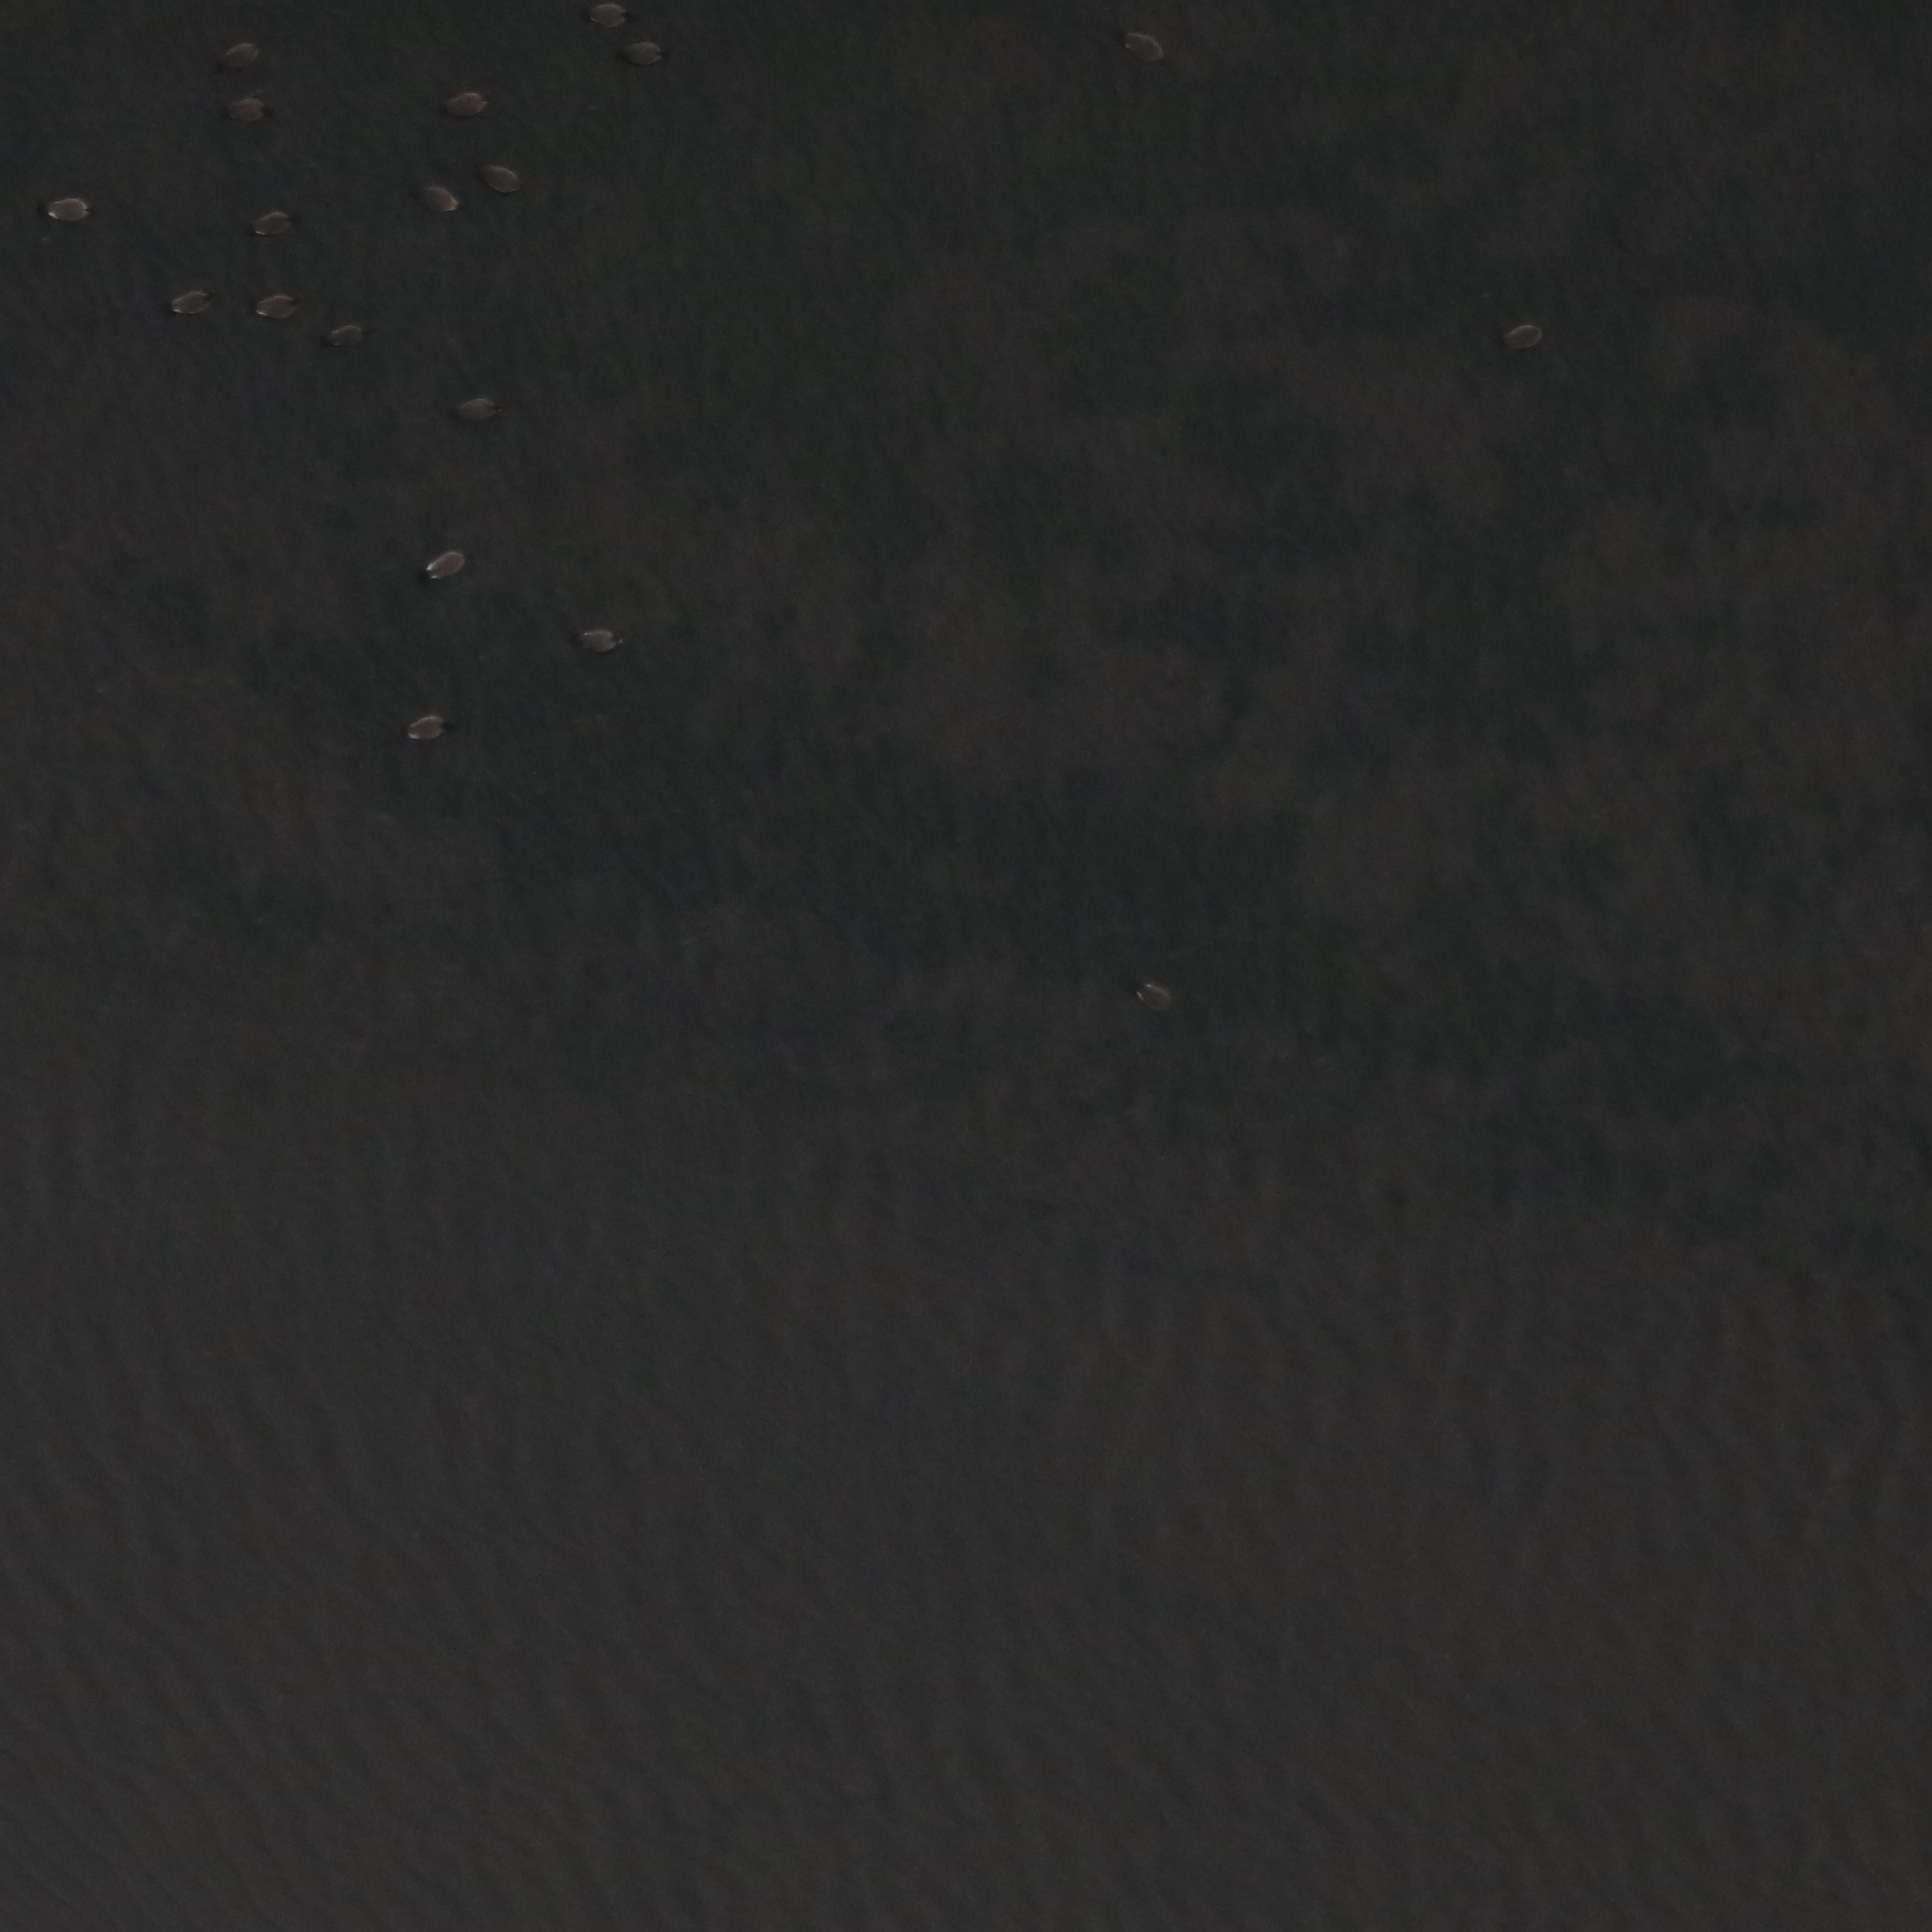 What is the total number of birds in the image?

18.